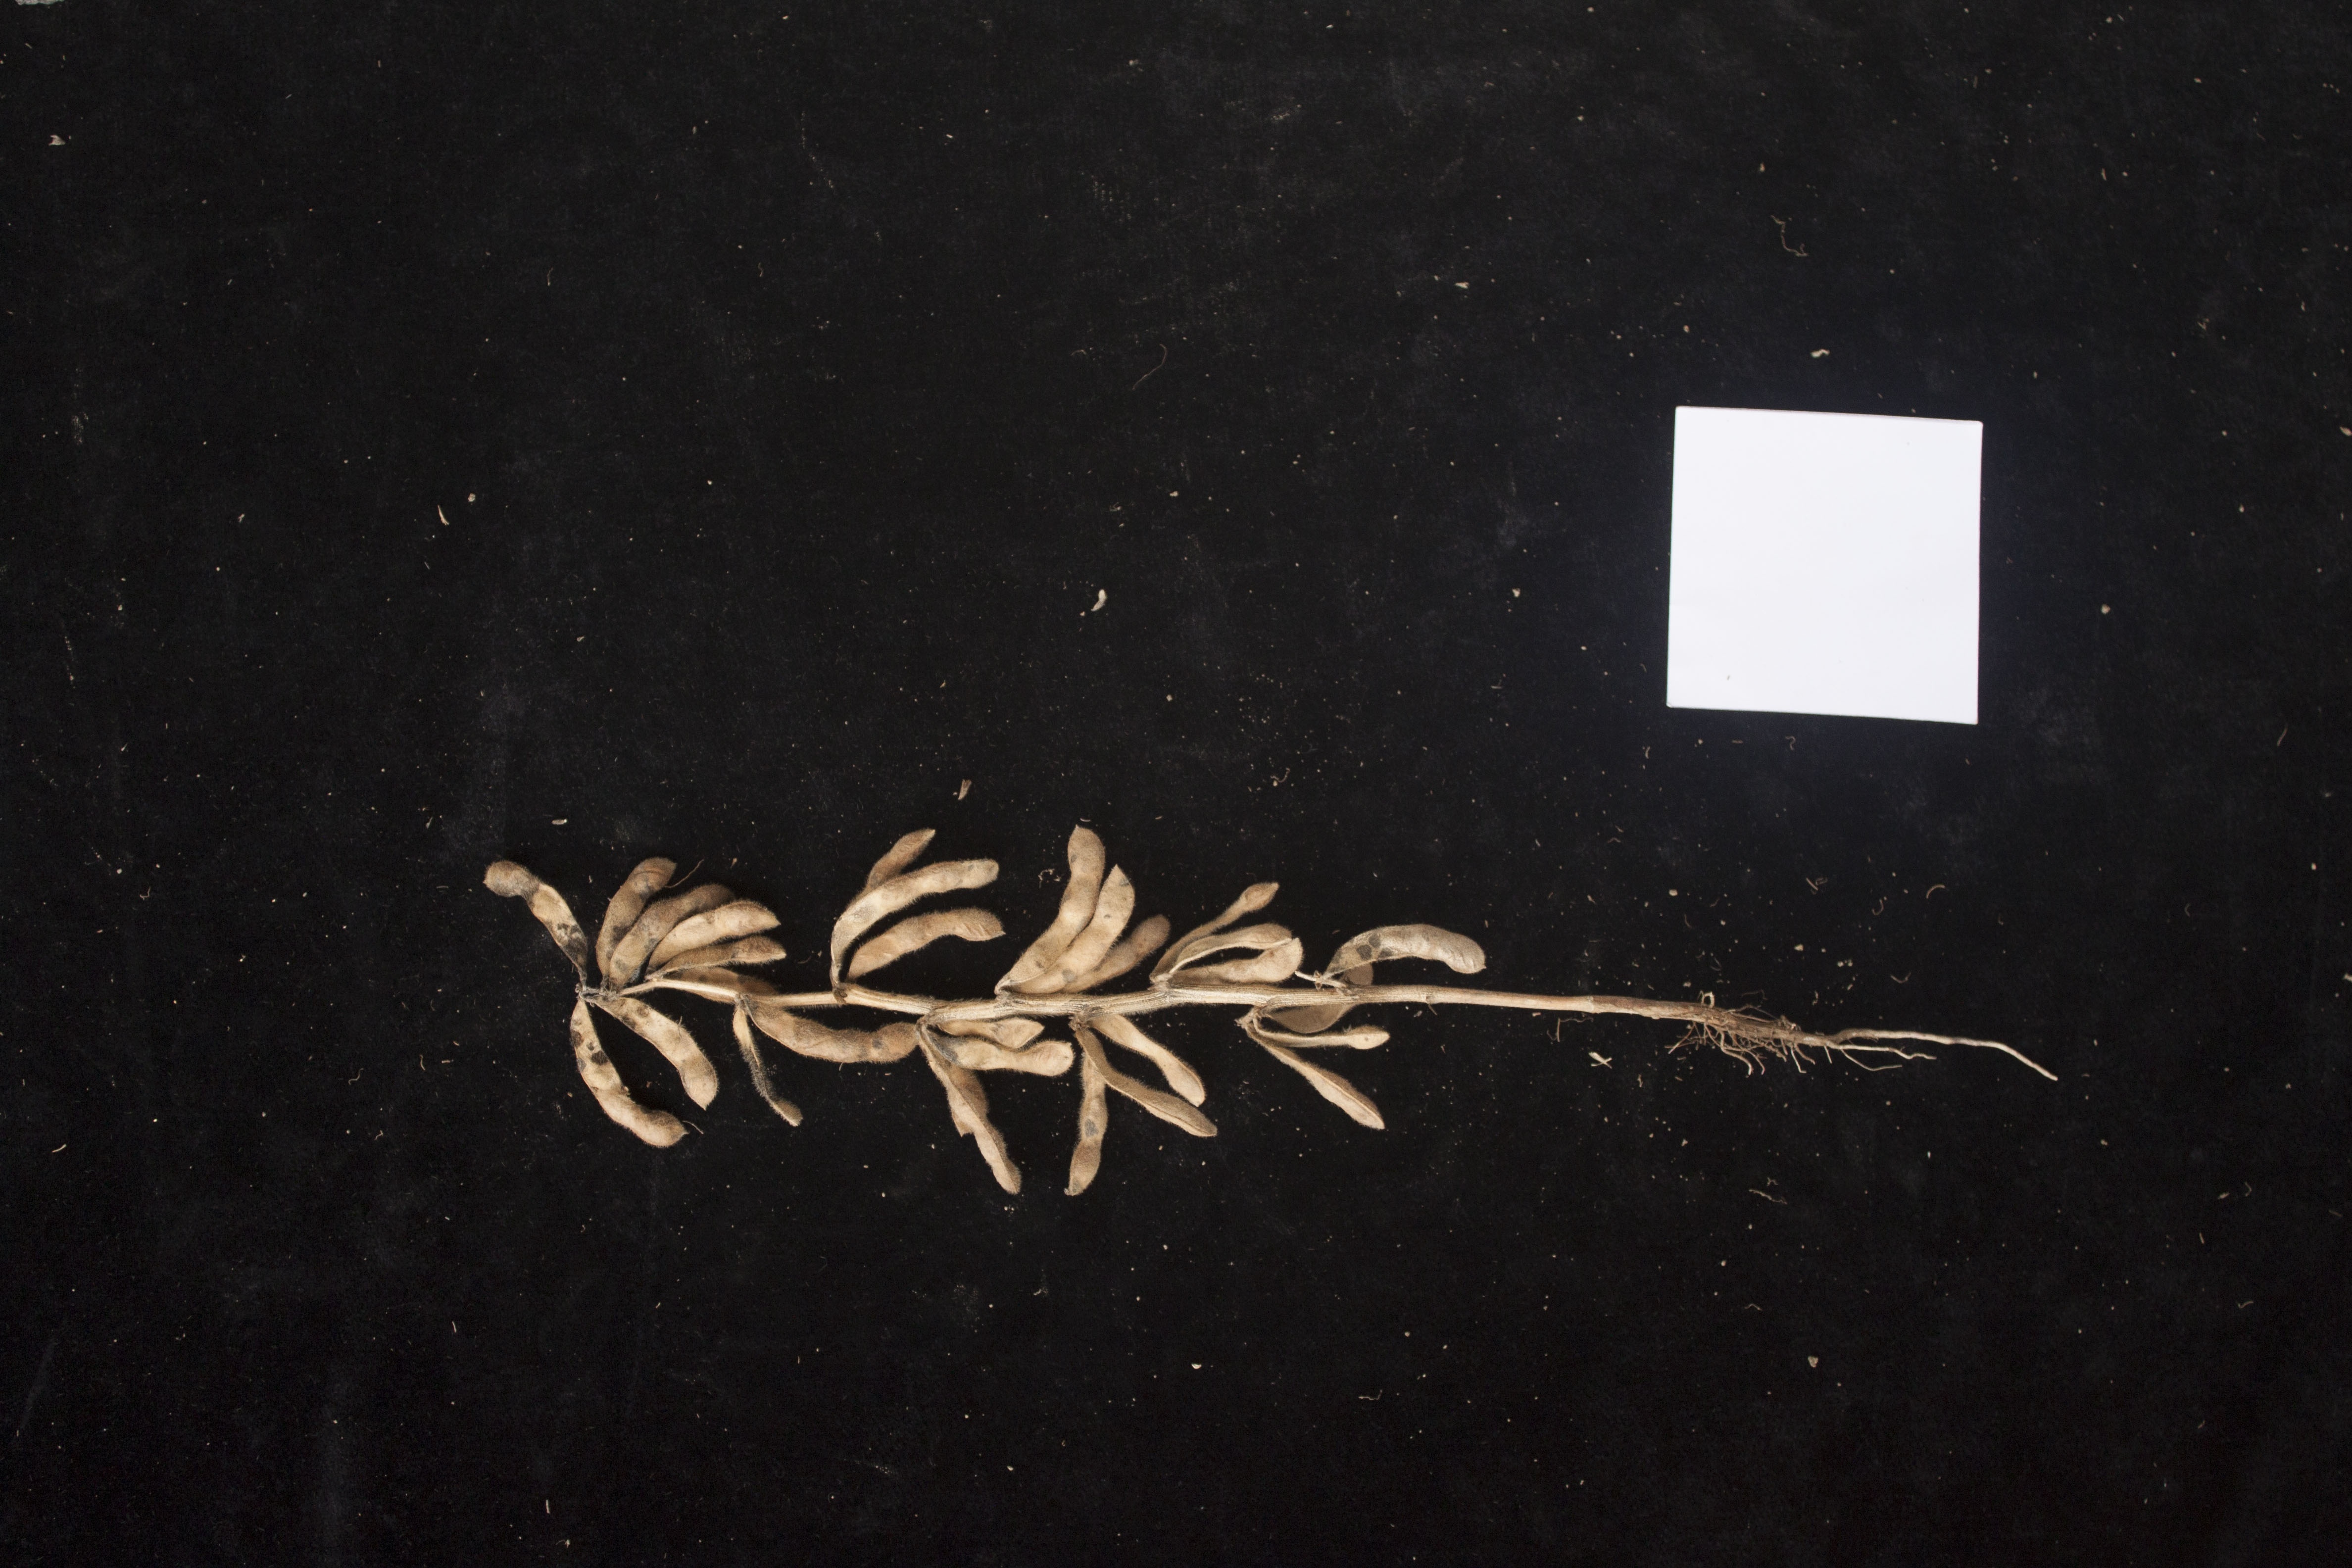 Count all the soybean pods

26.